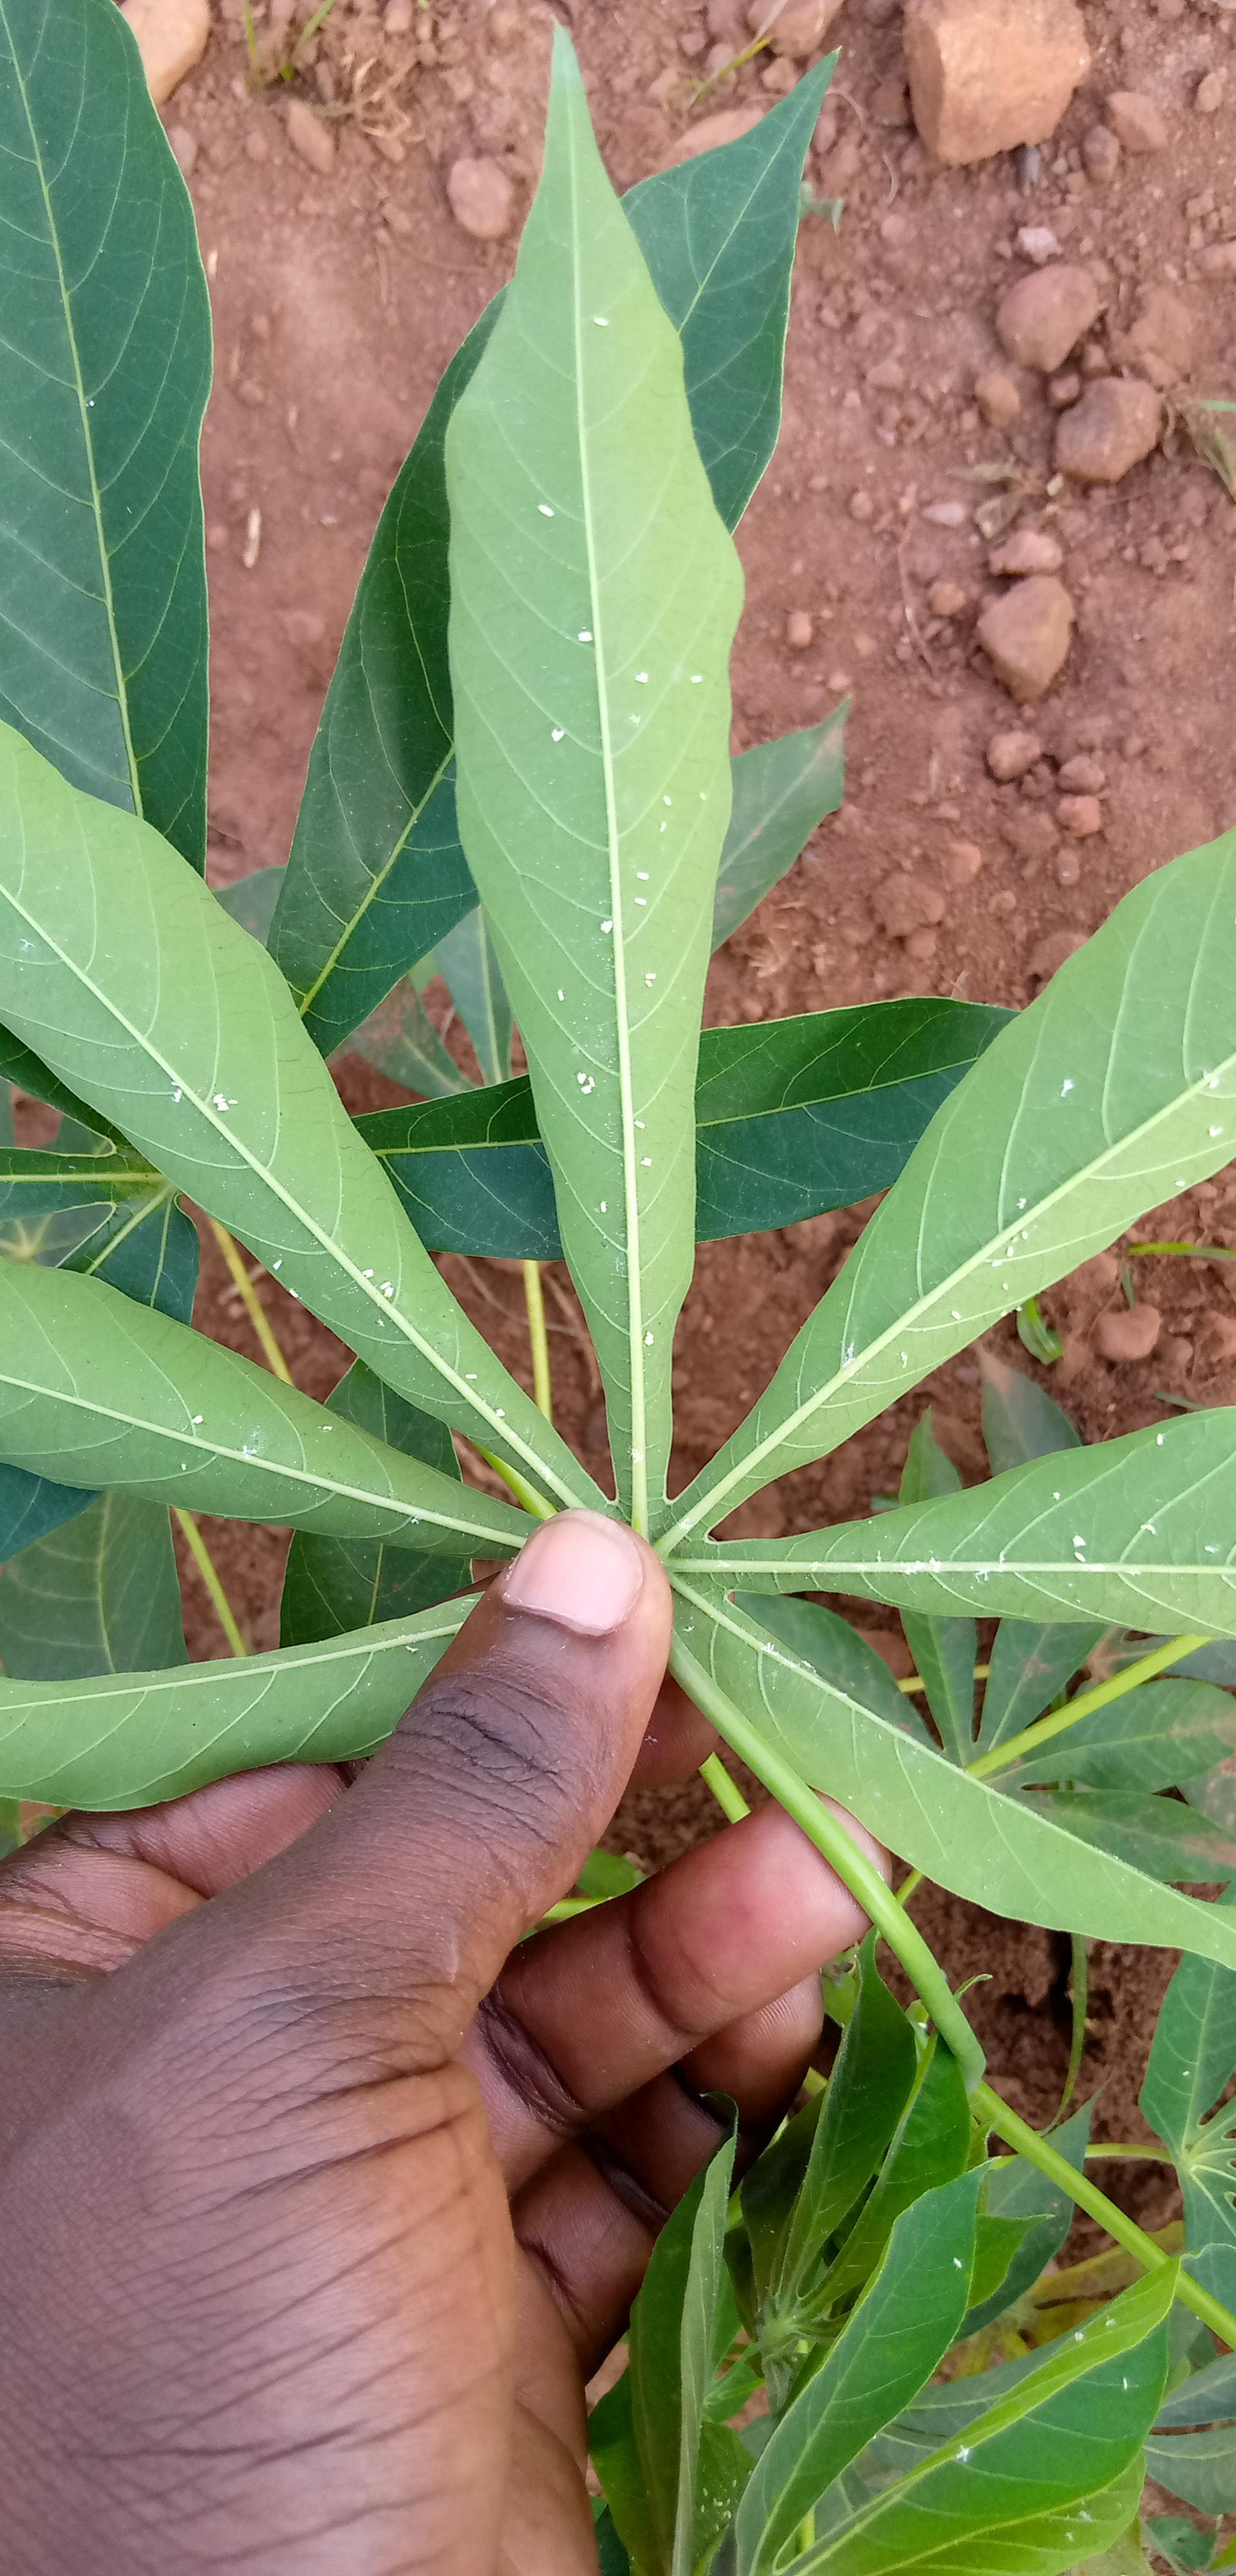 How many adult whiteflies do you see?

67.